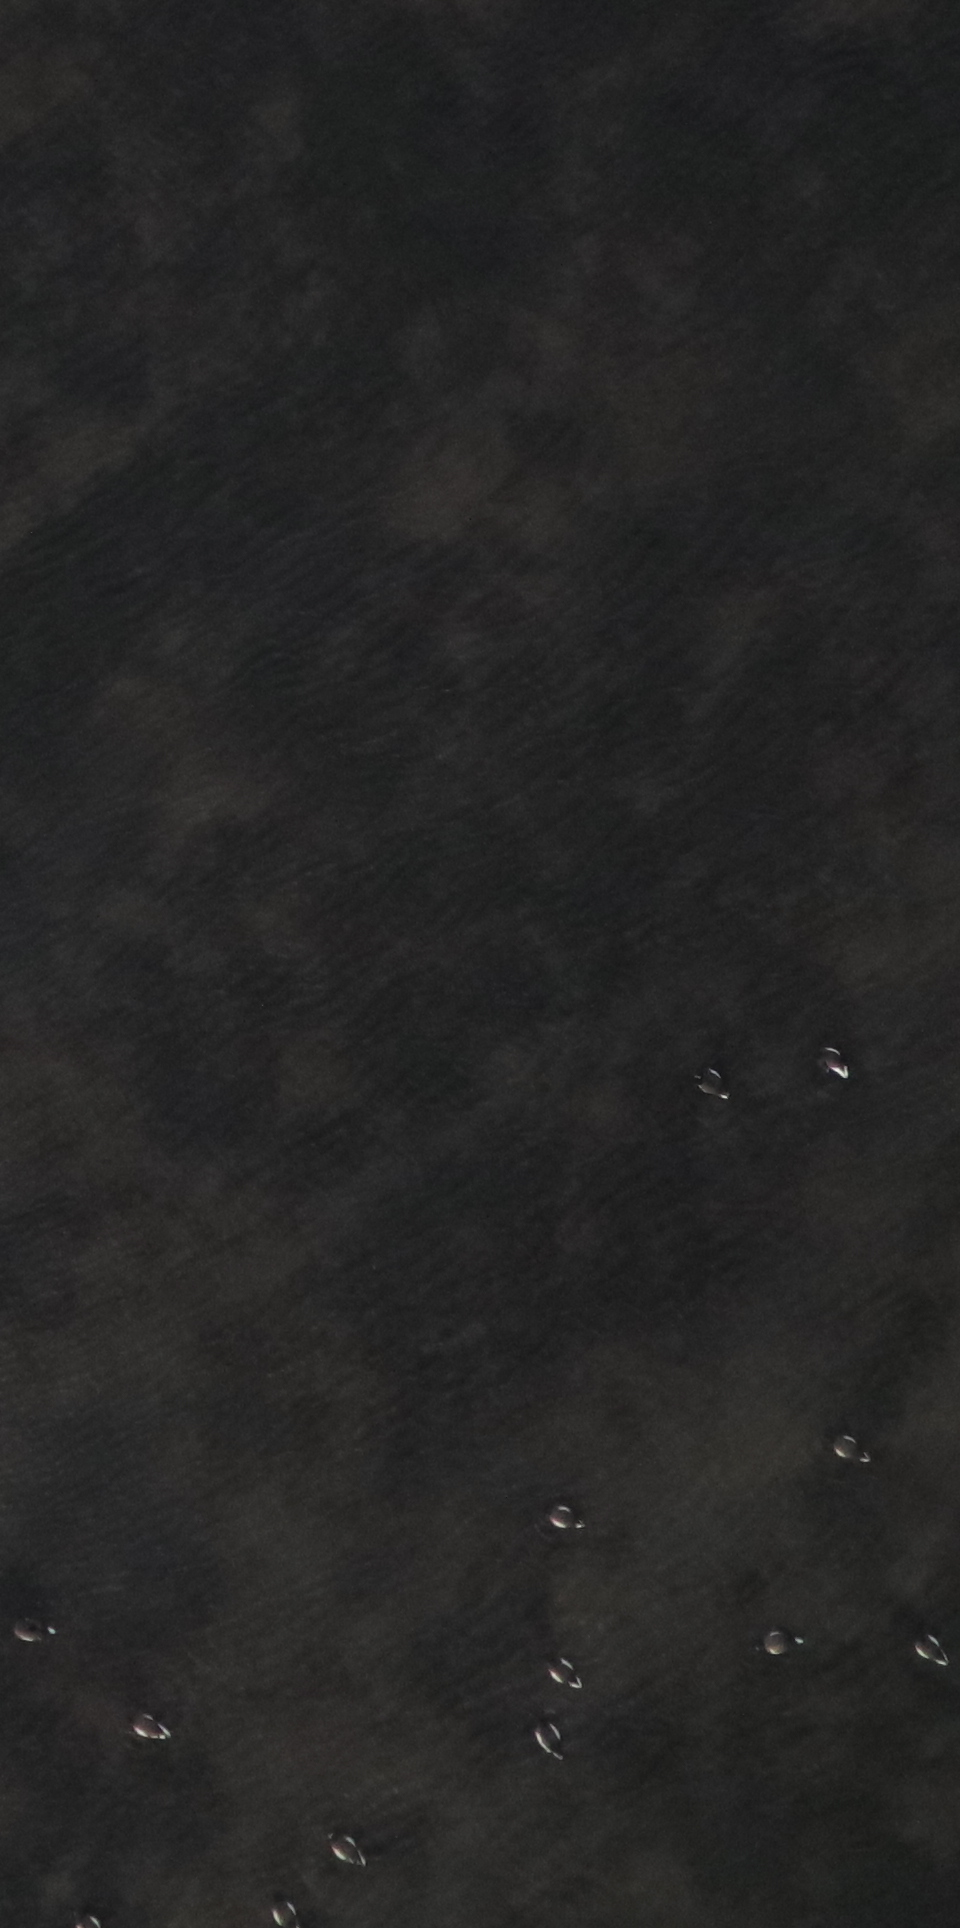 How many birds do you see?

13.